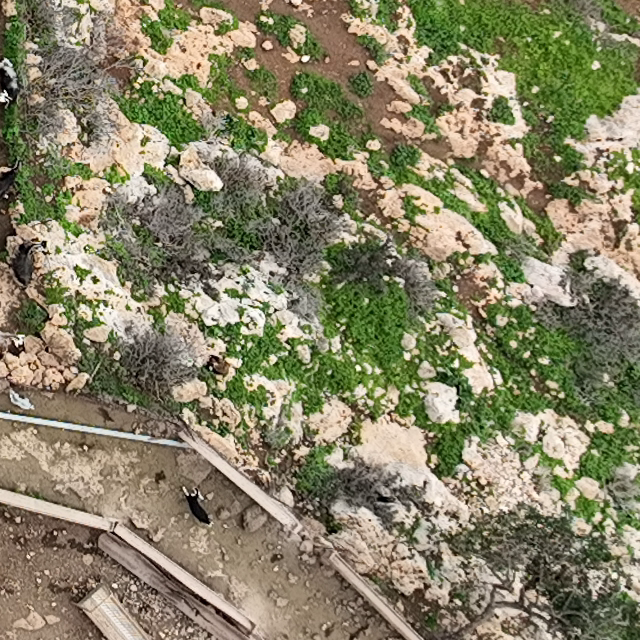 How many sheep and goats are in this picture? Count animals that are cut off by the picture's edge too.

5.